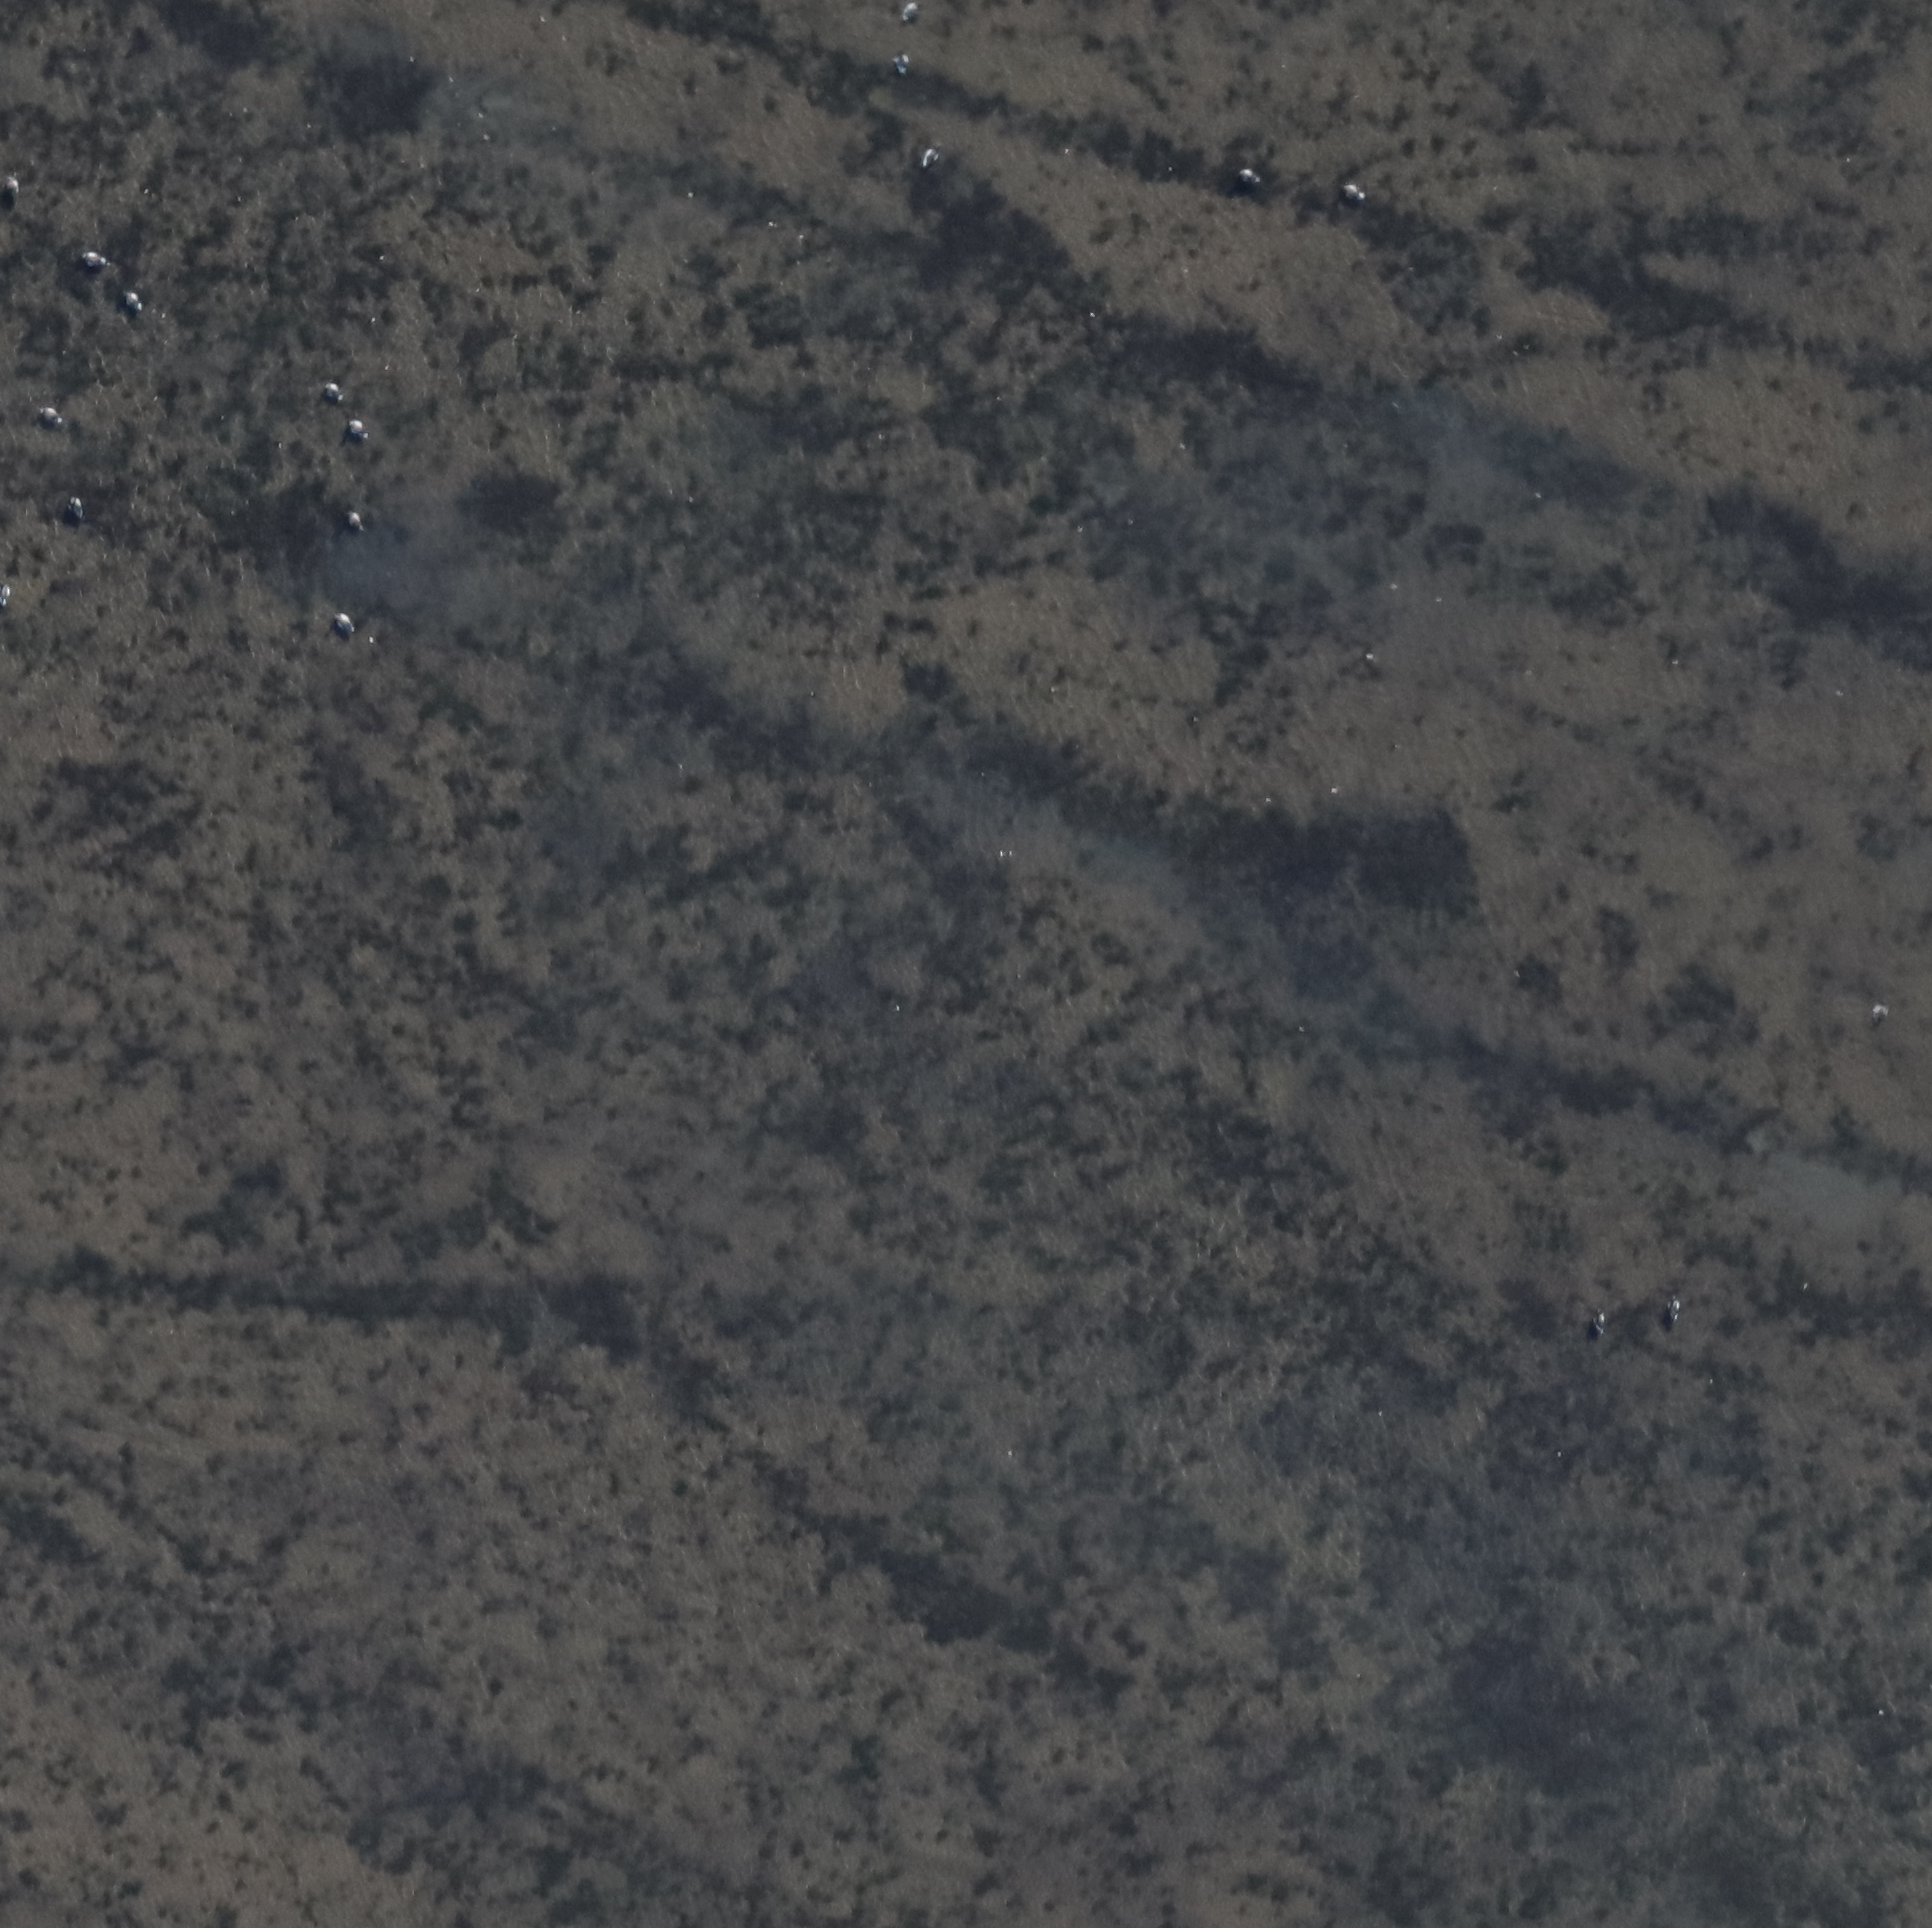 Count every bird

17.